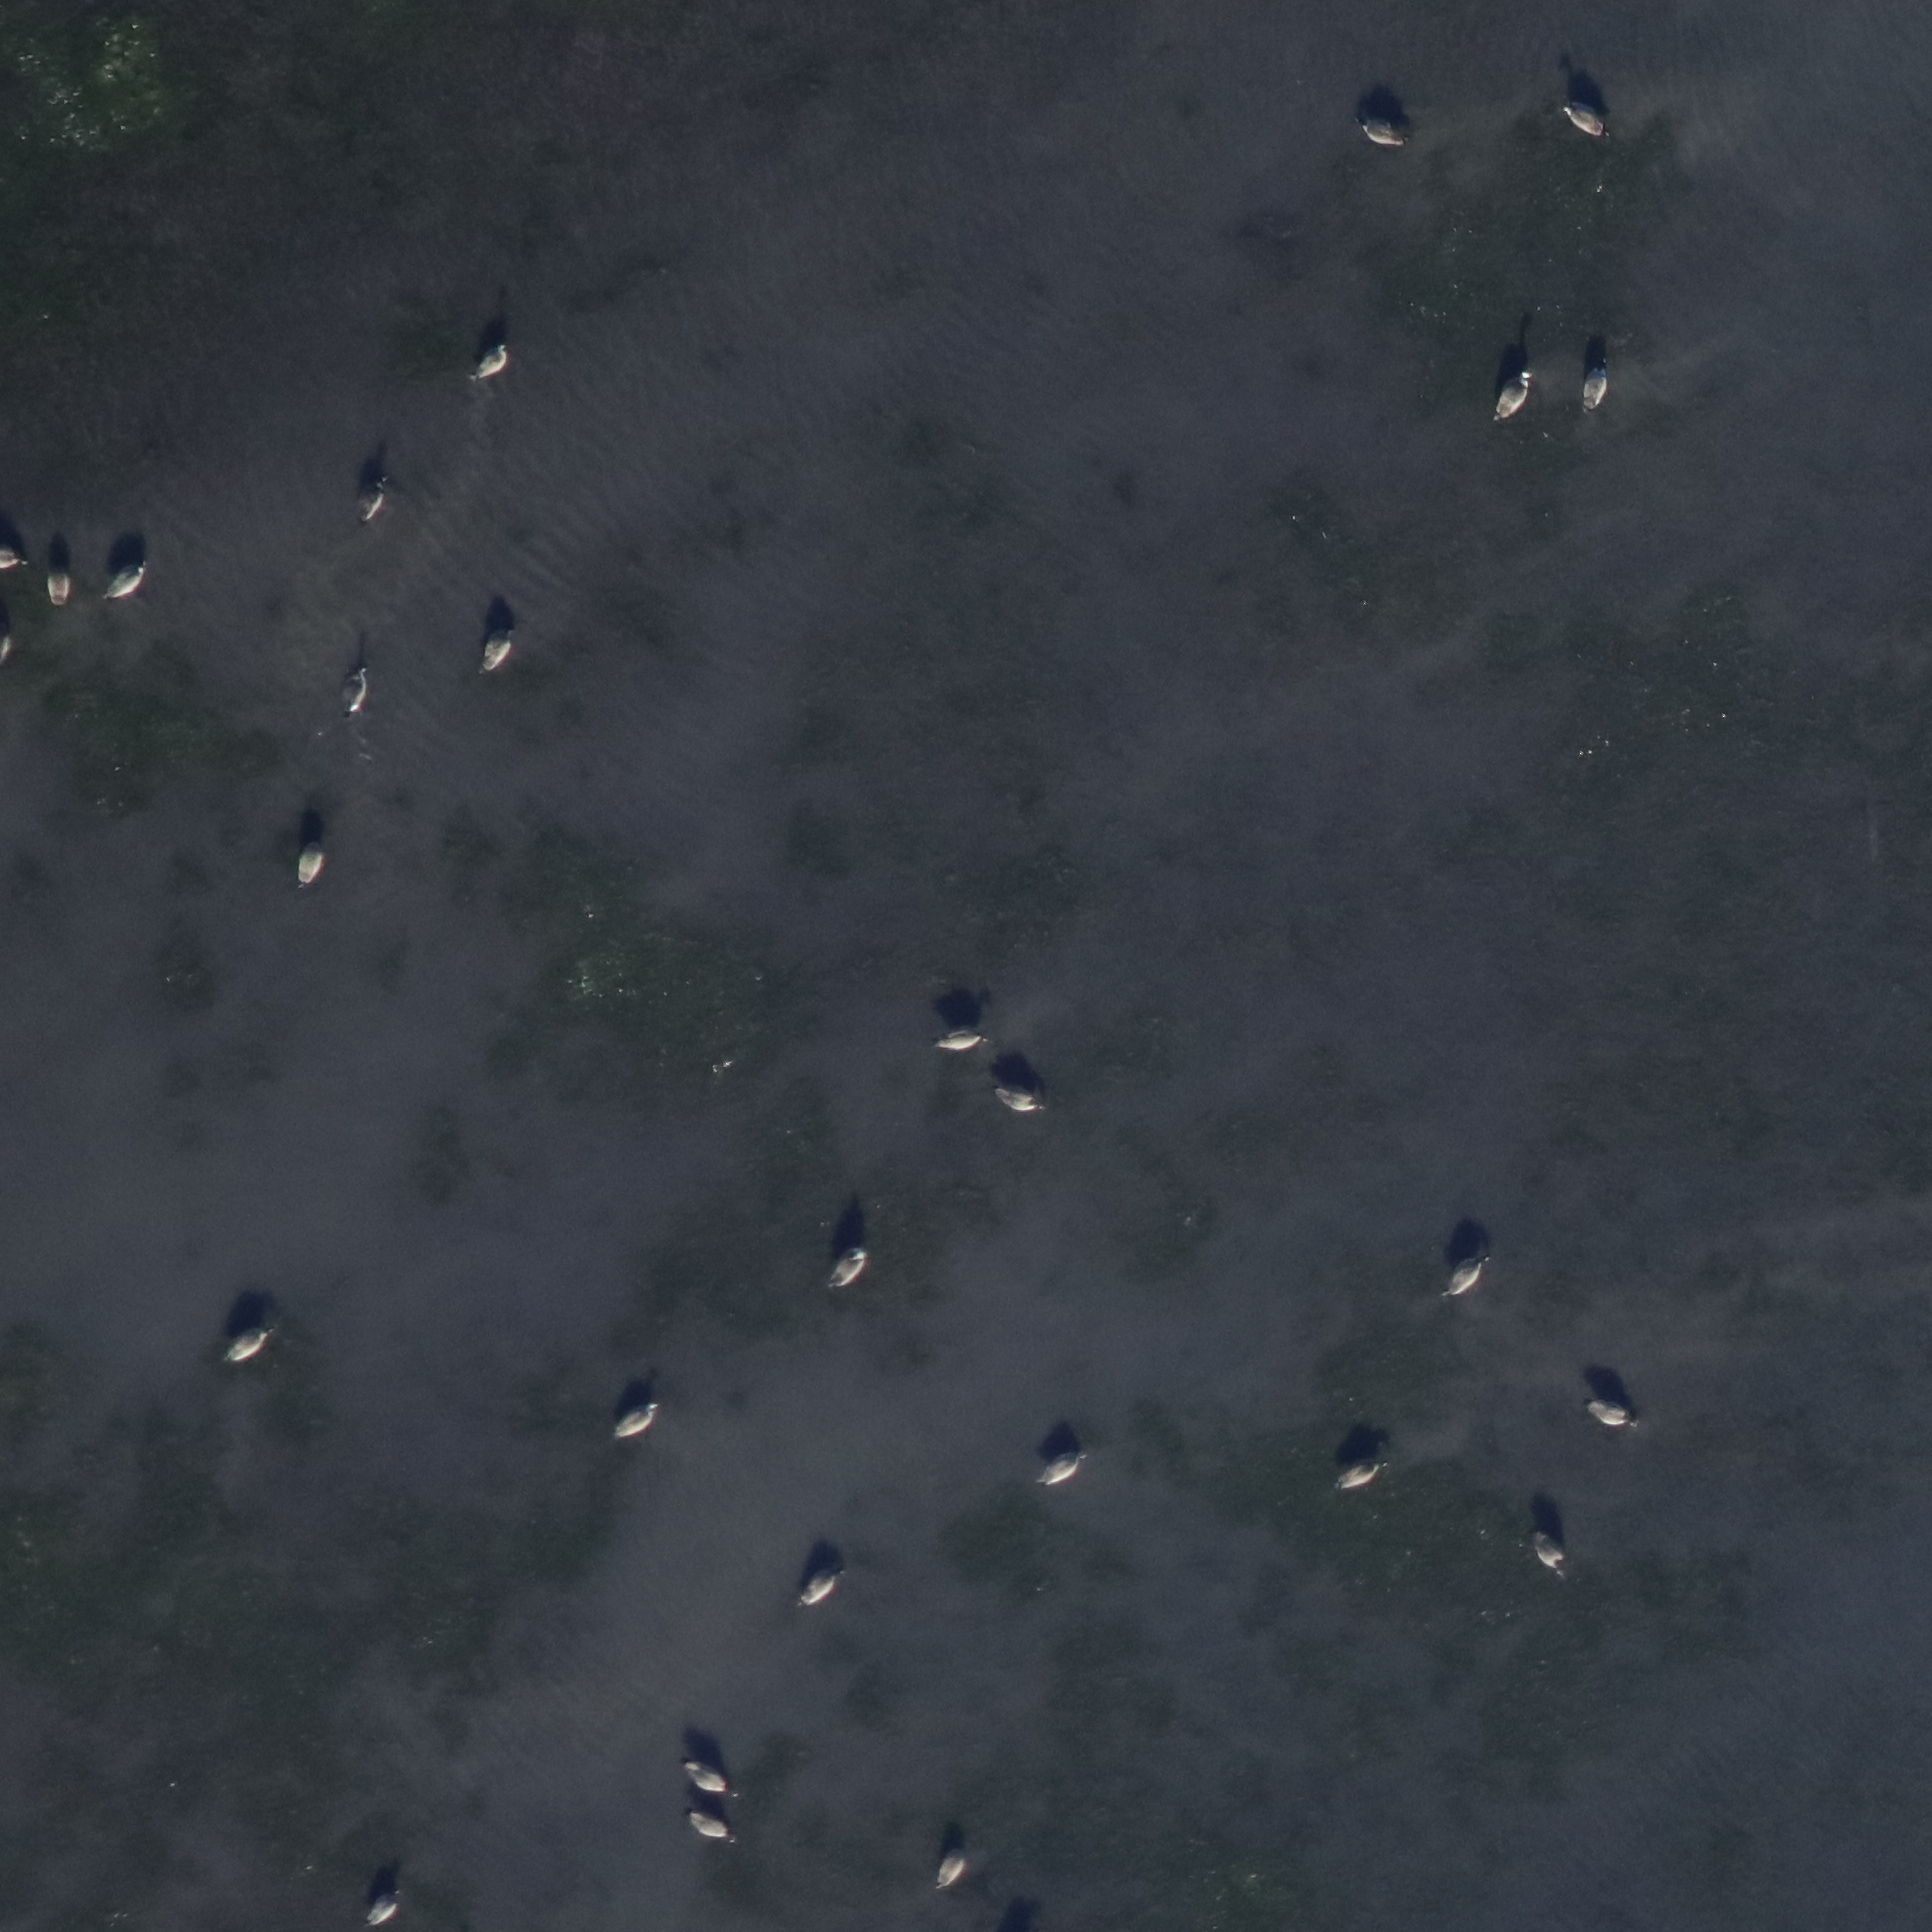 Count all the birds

27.